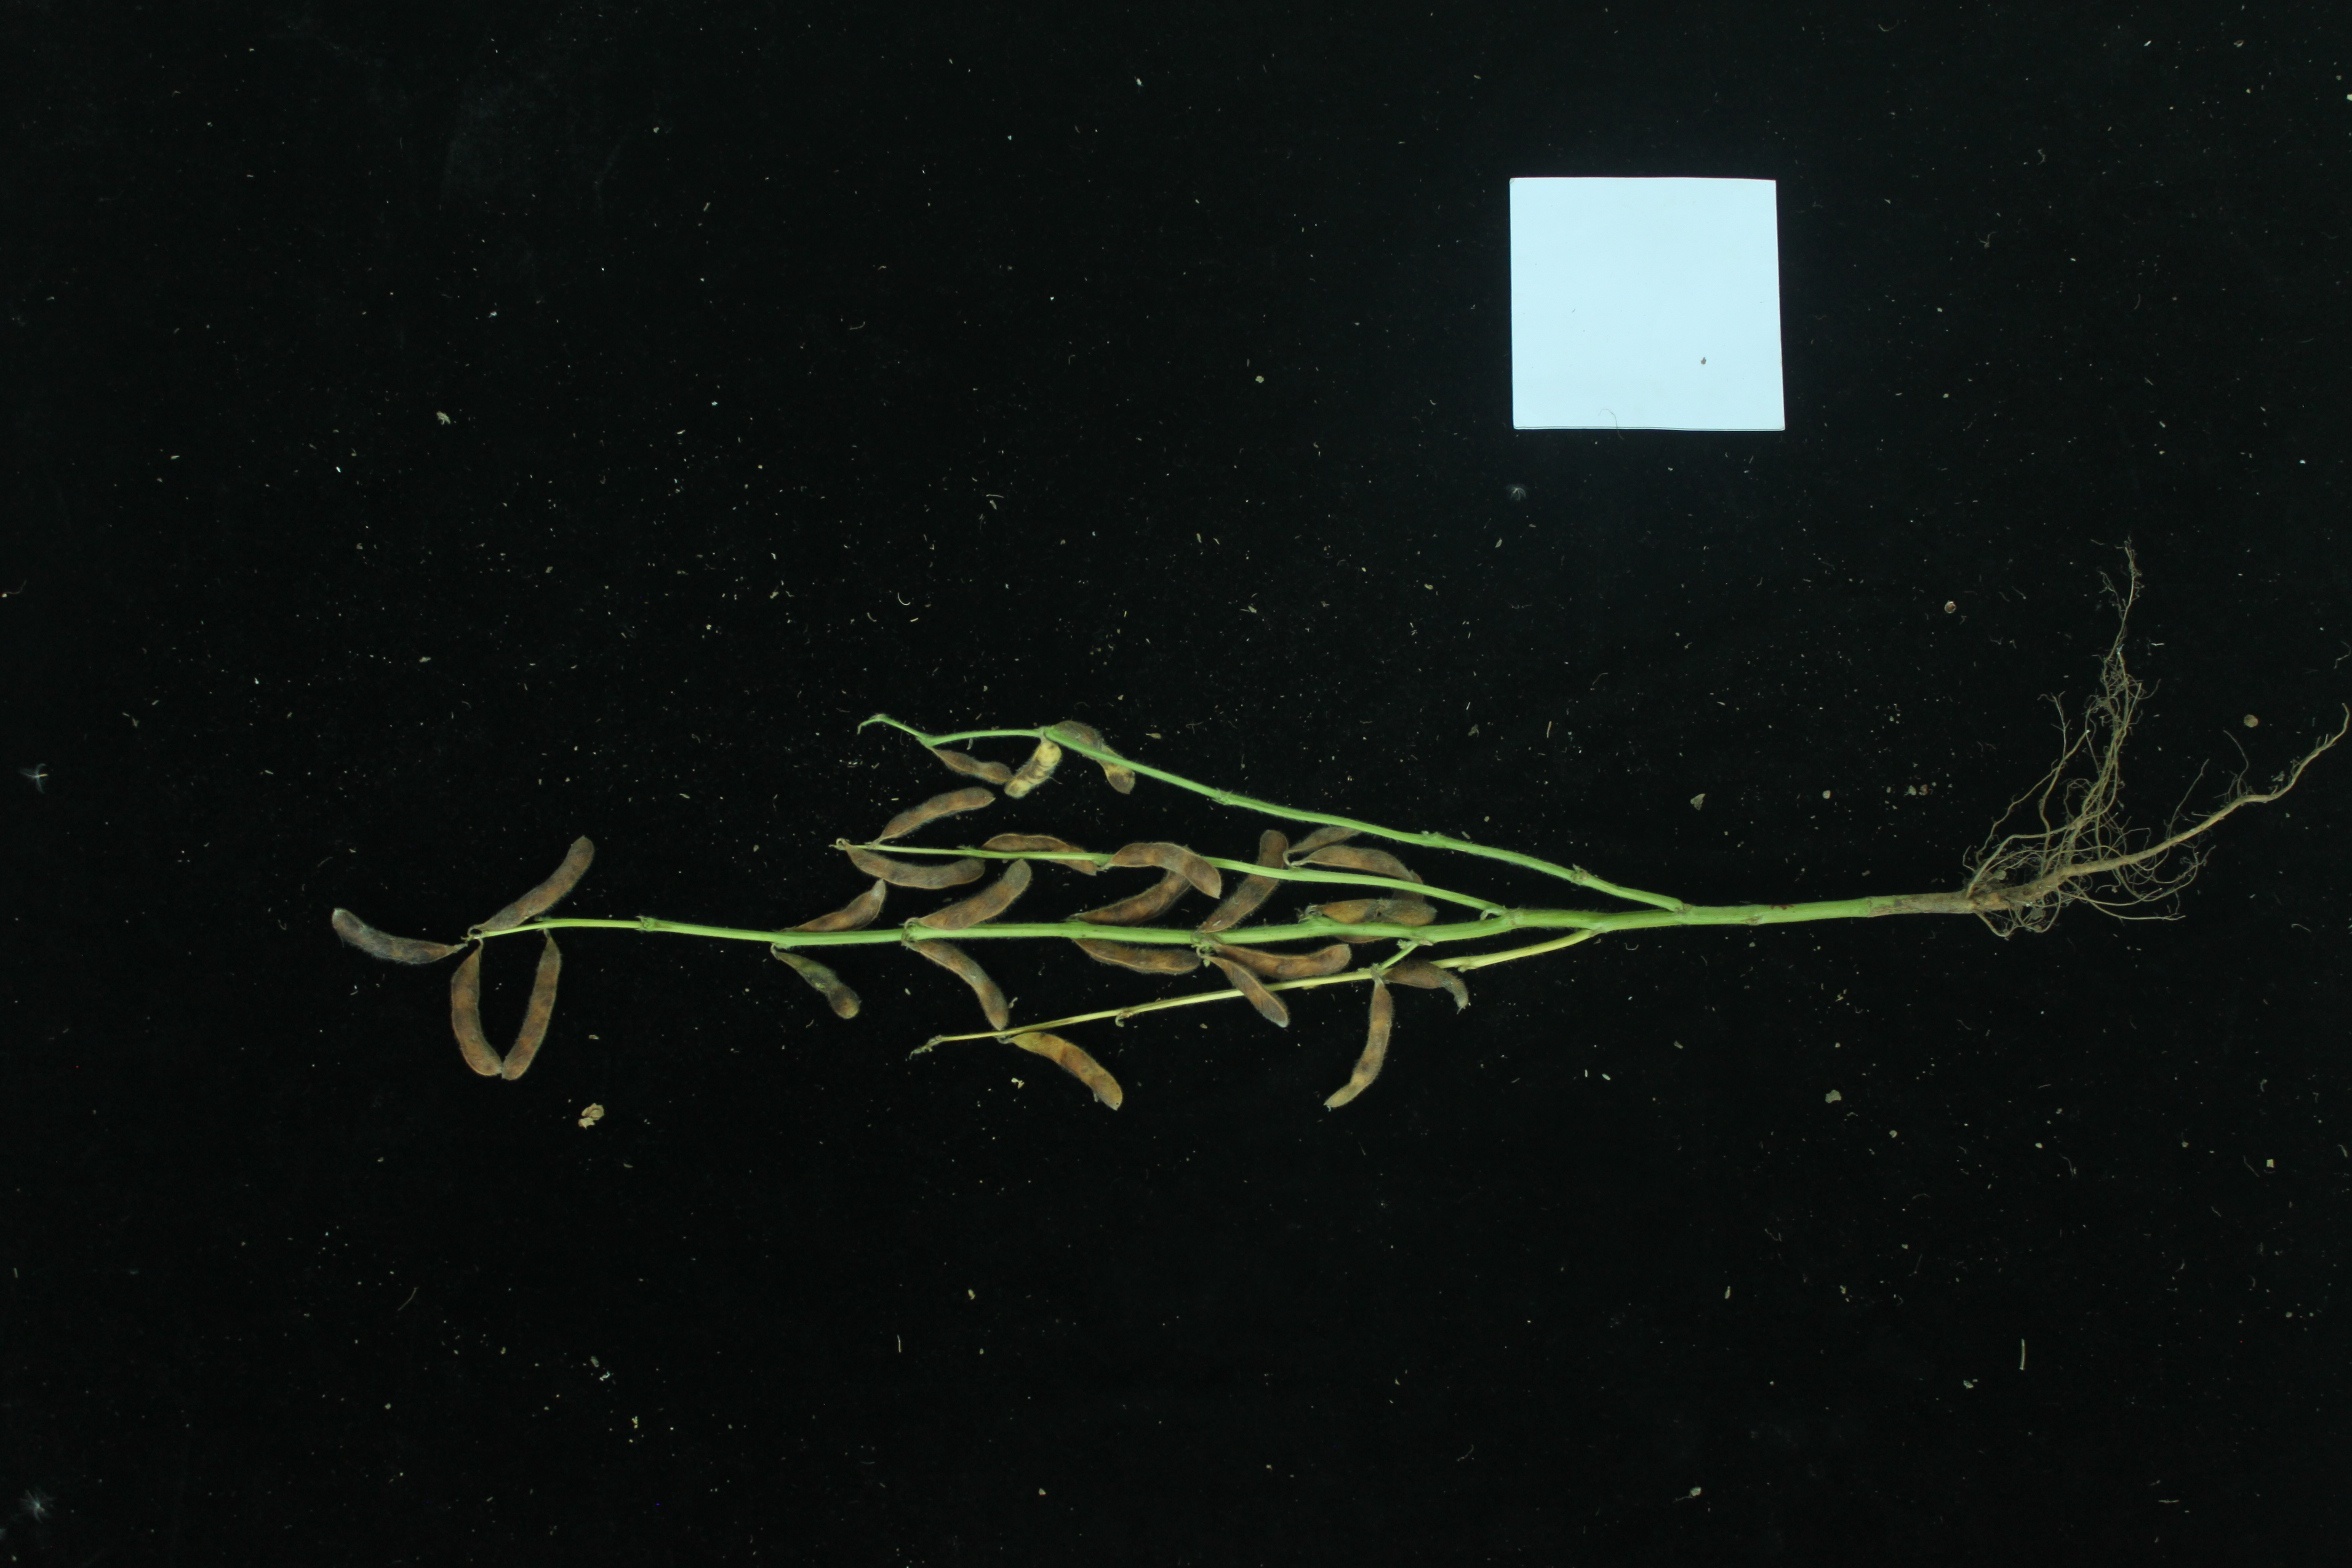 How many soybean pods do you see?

26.